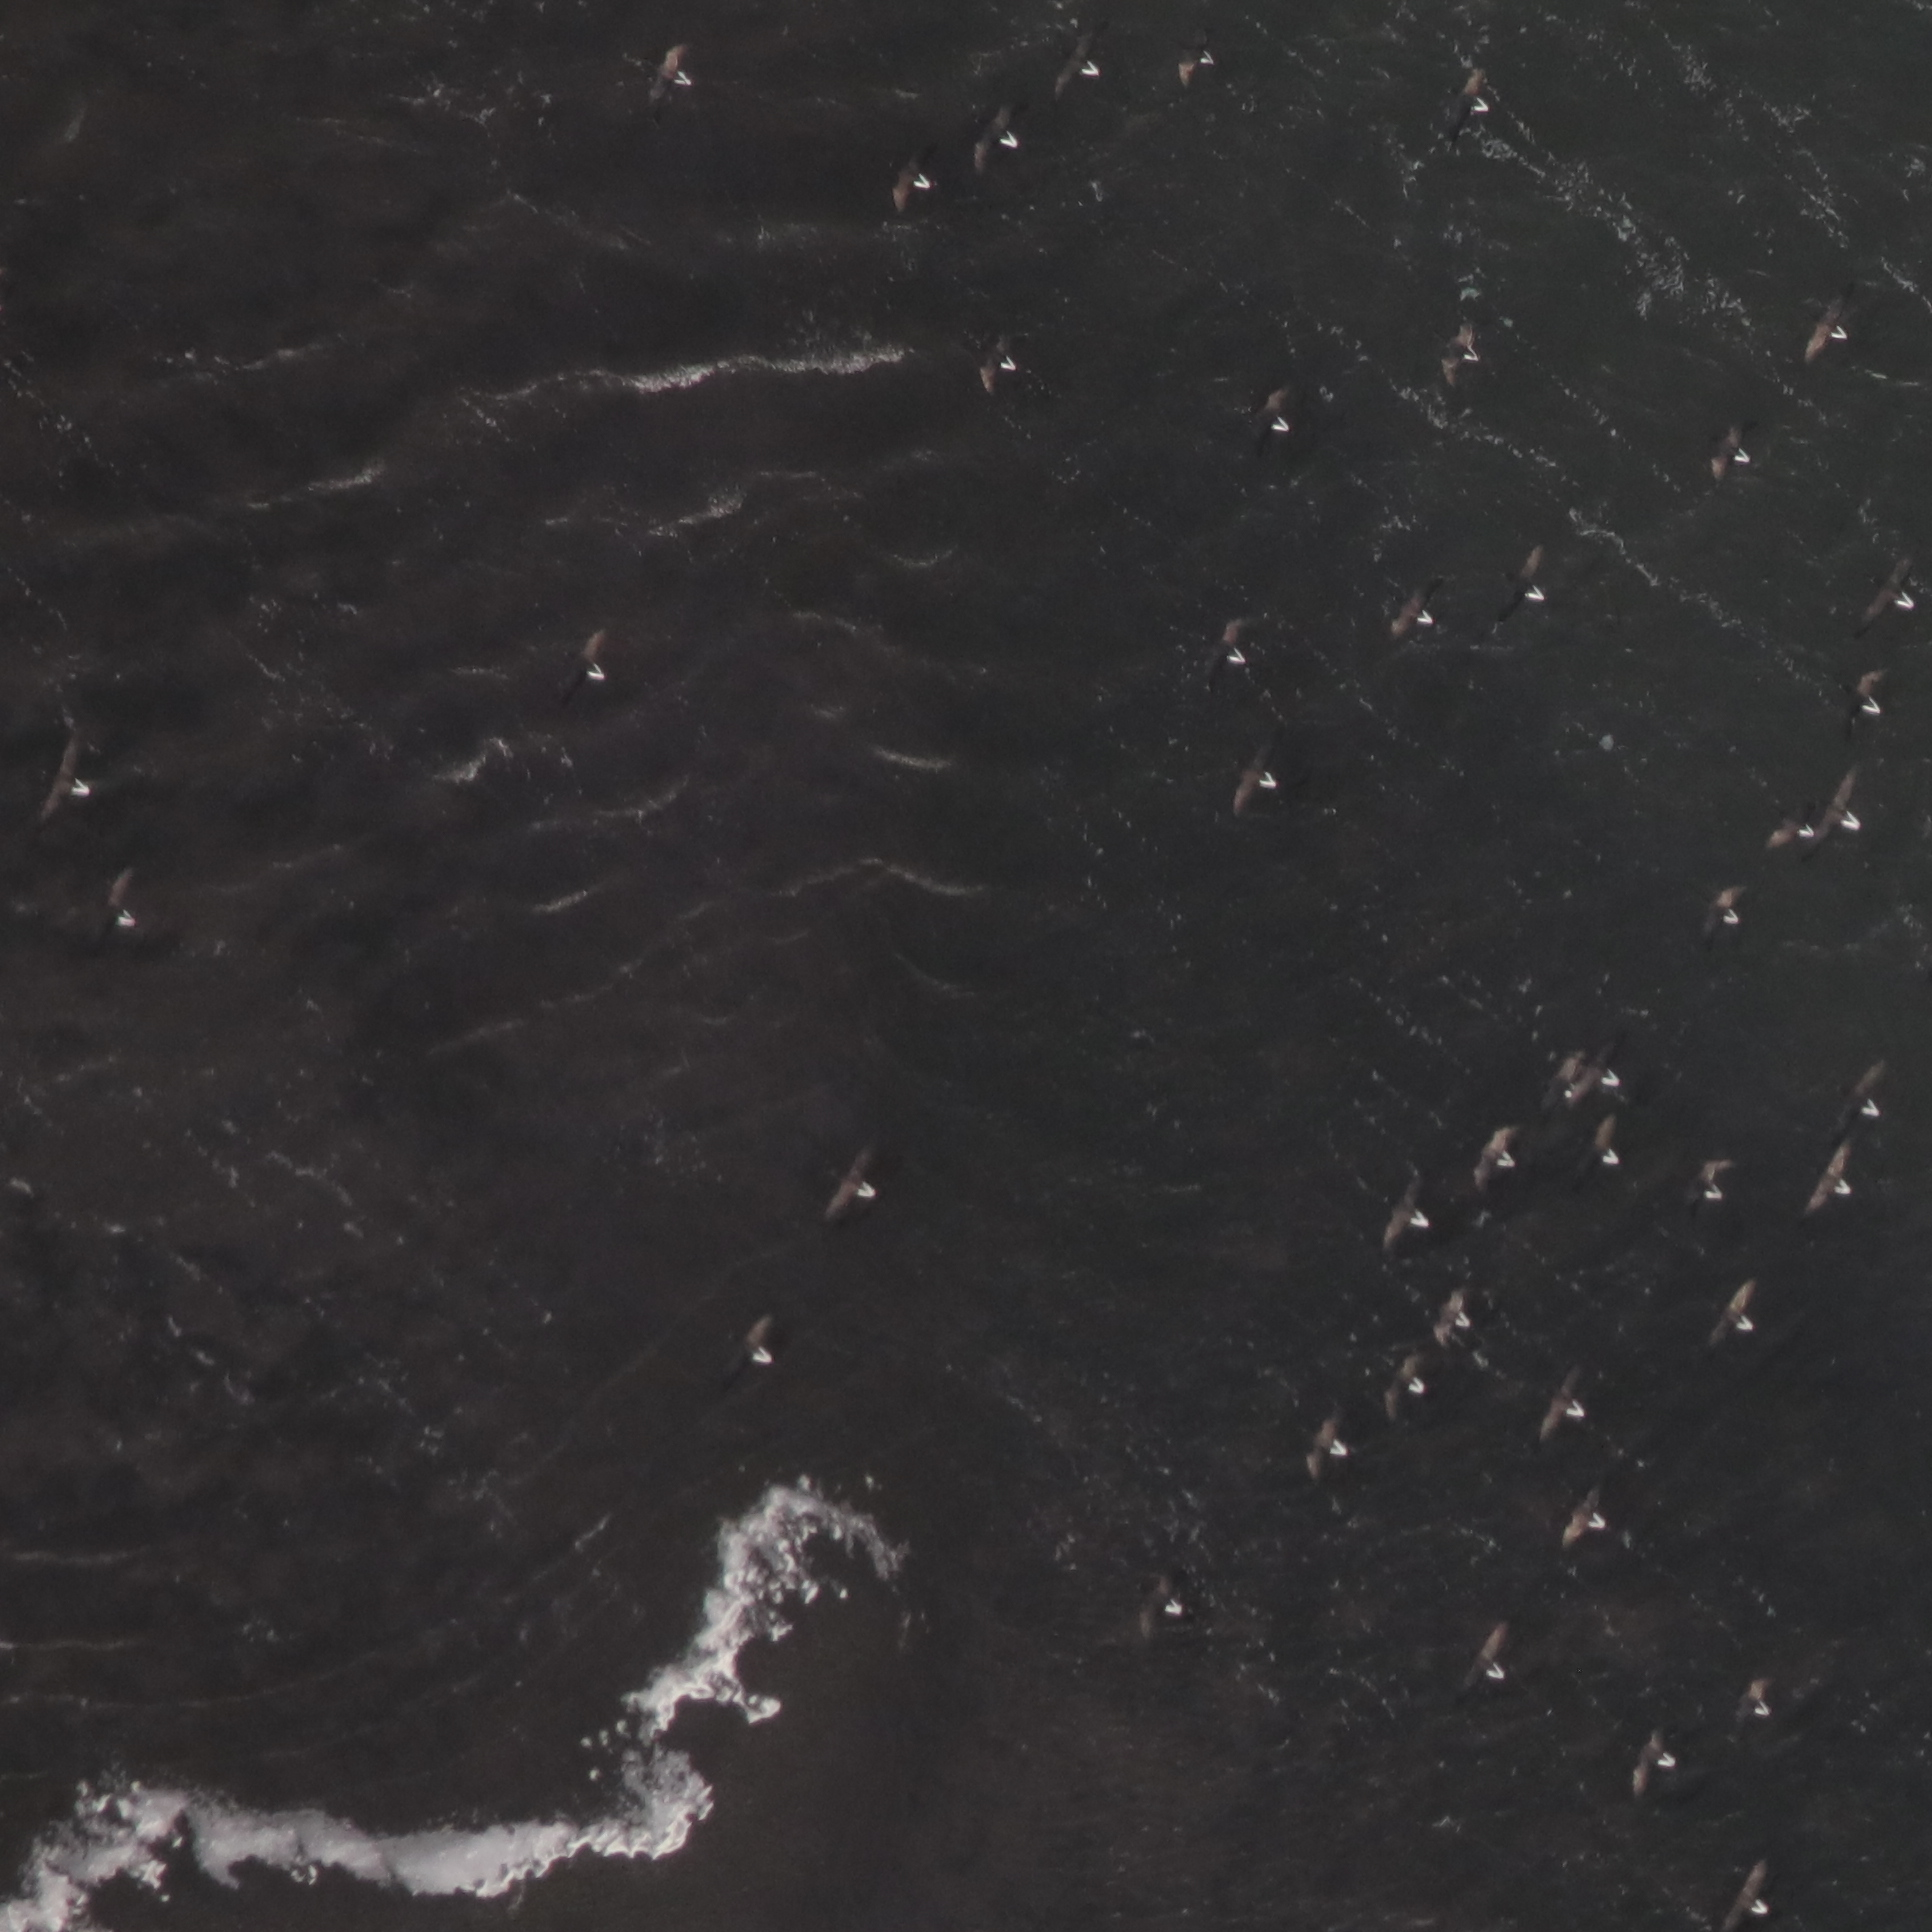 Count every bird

44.